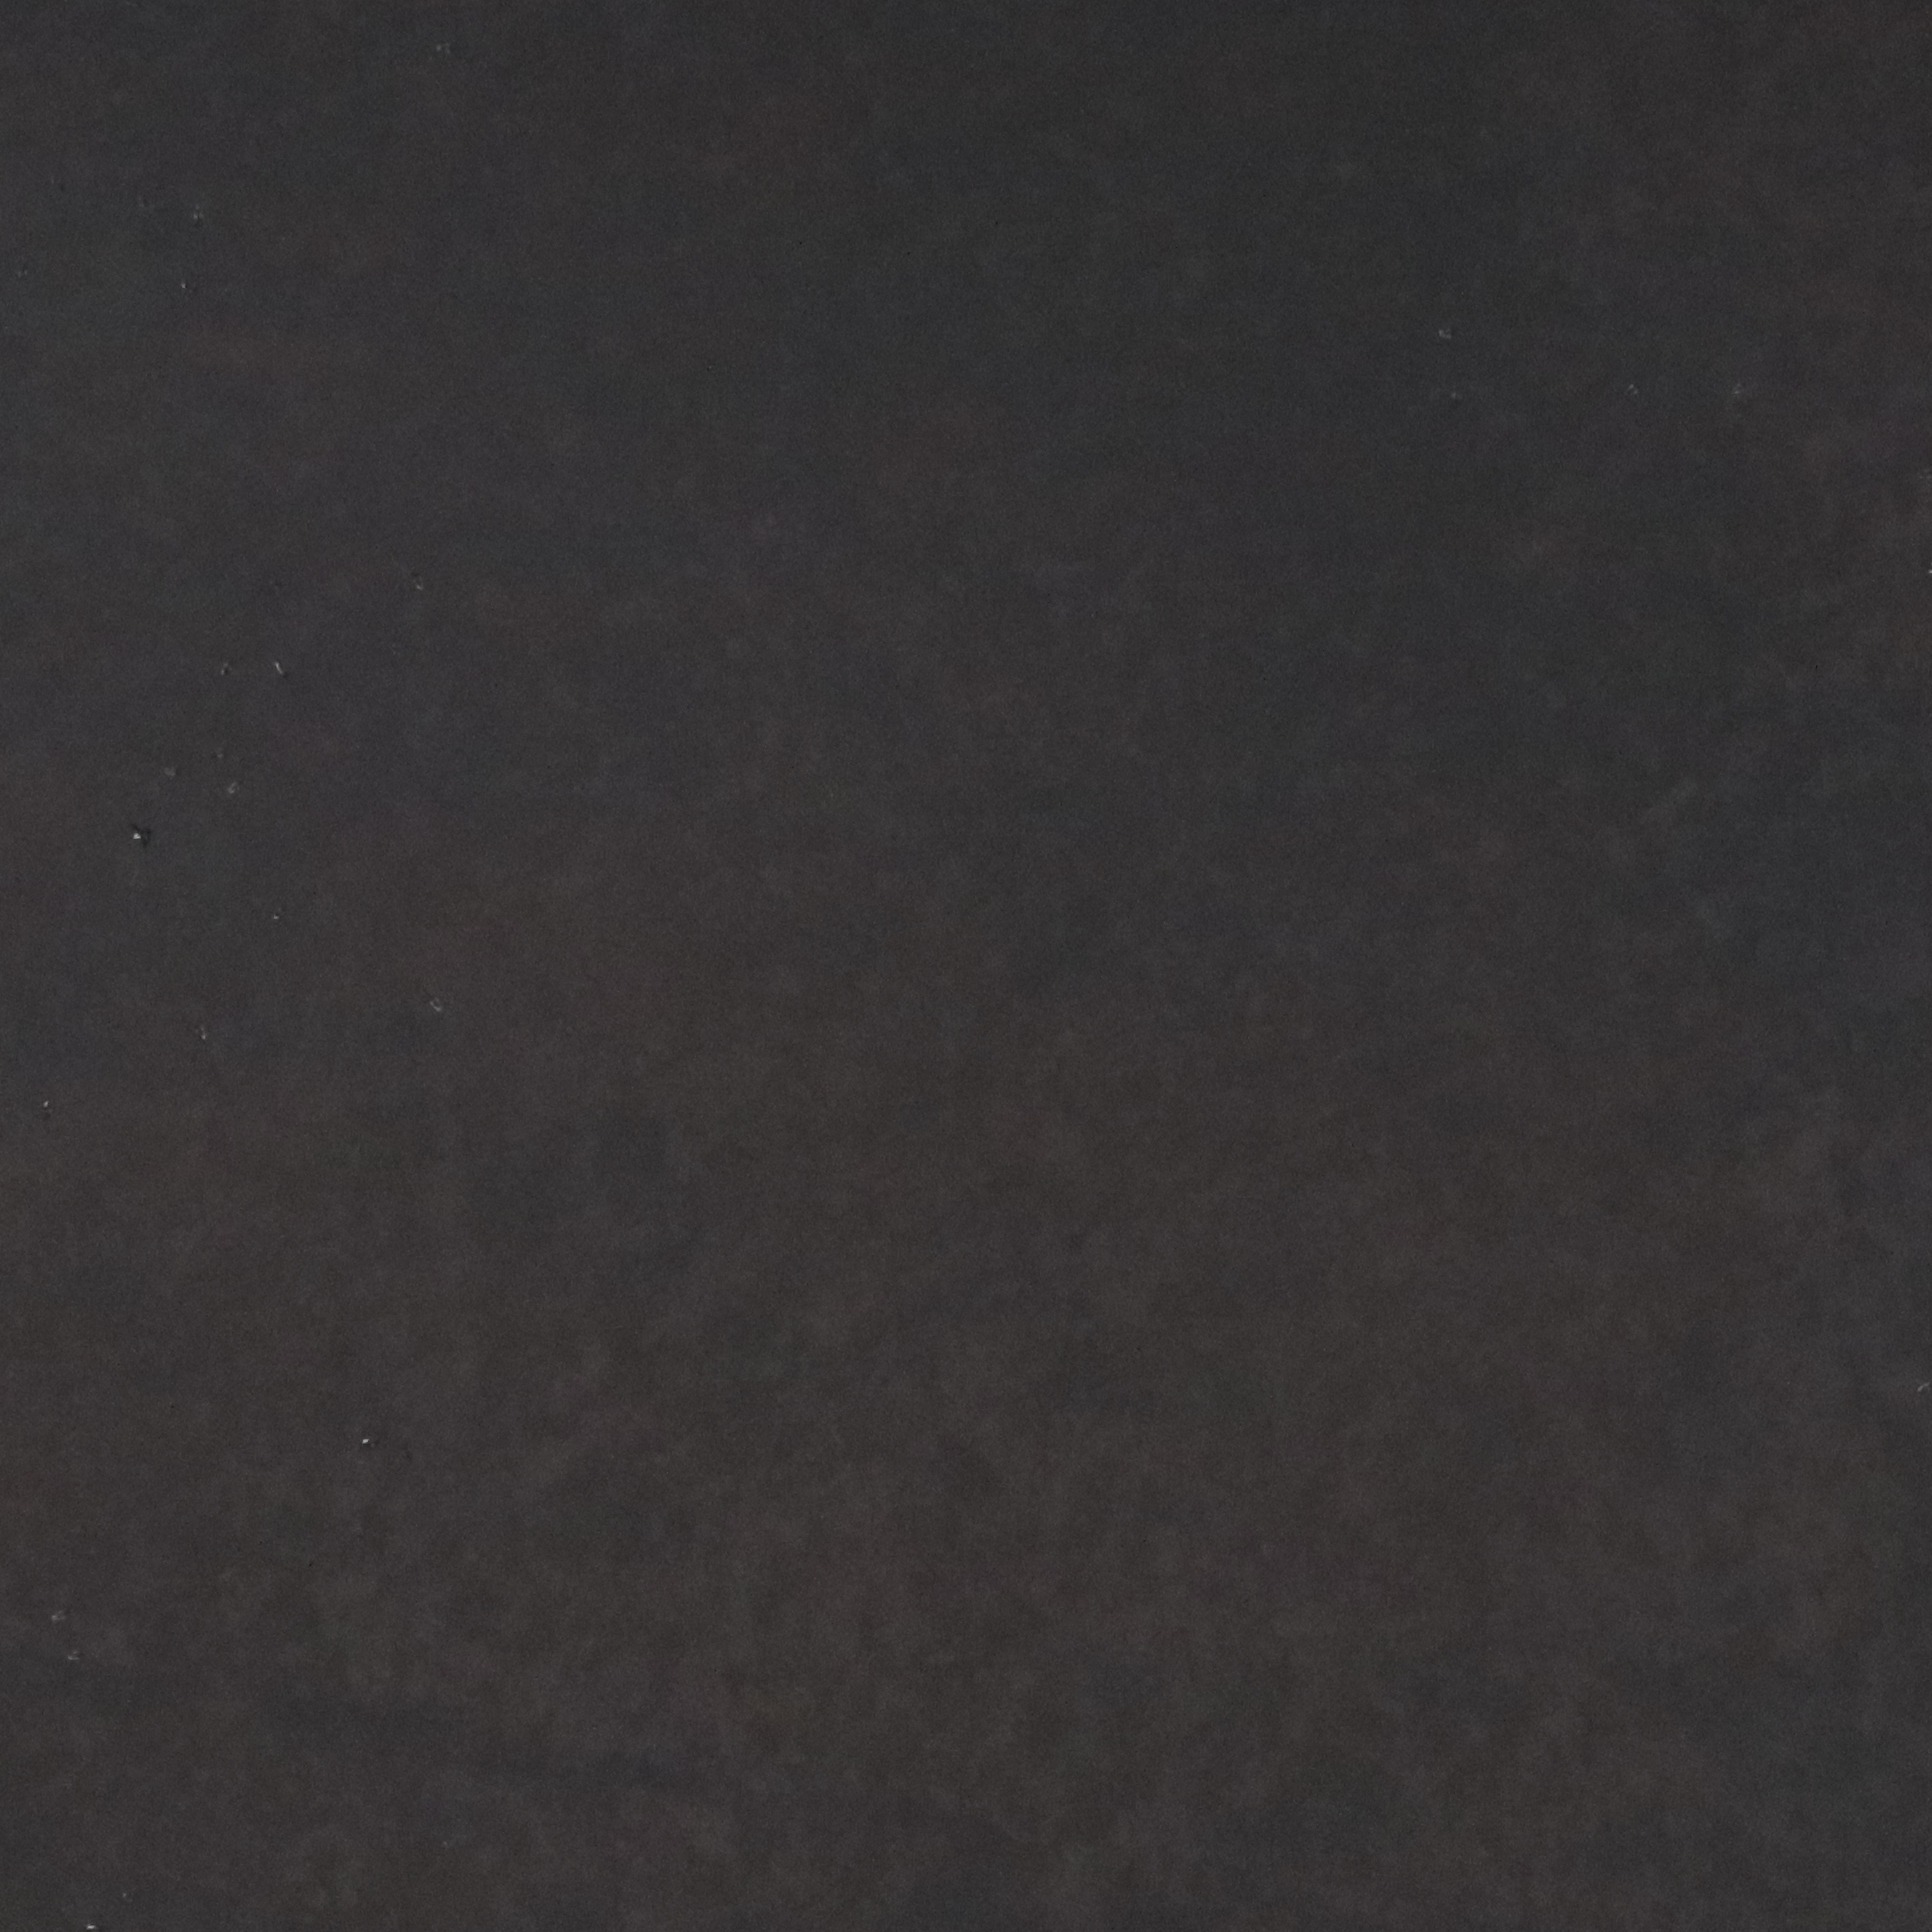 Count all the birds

28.